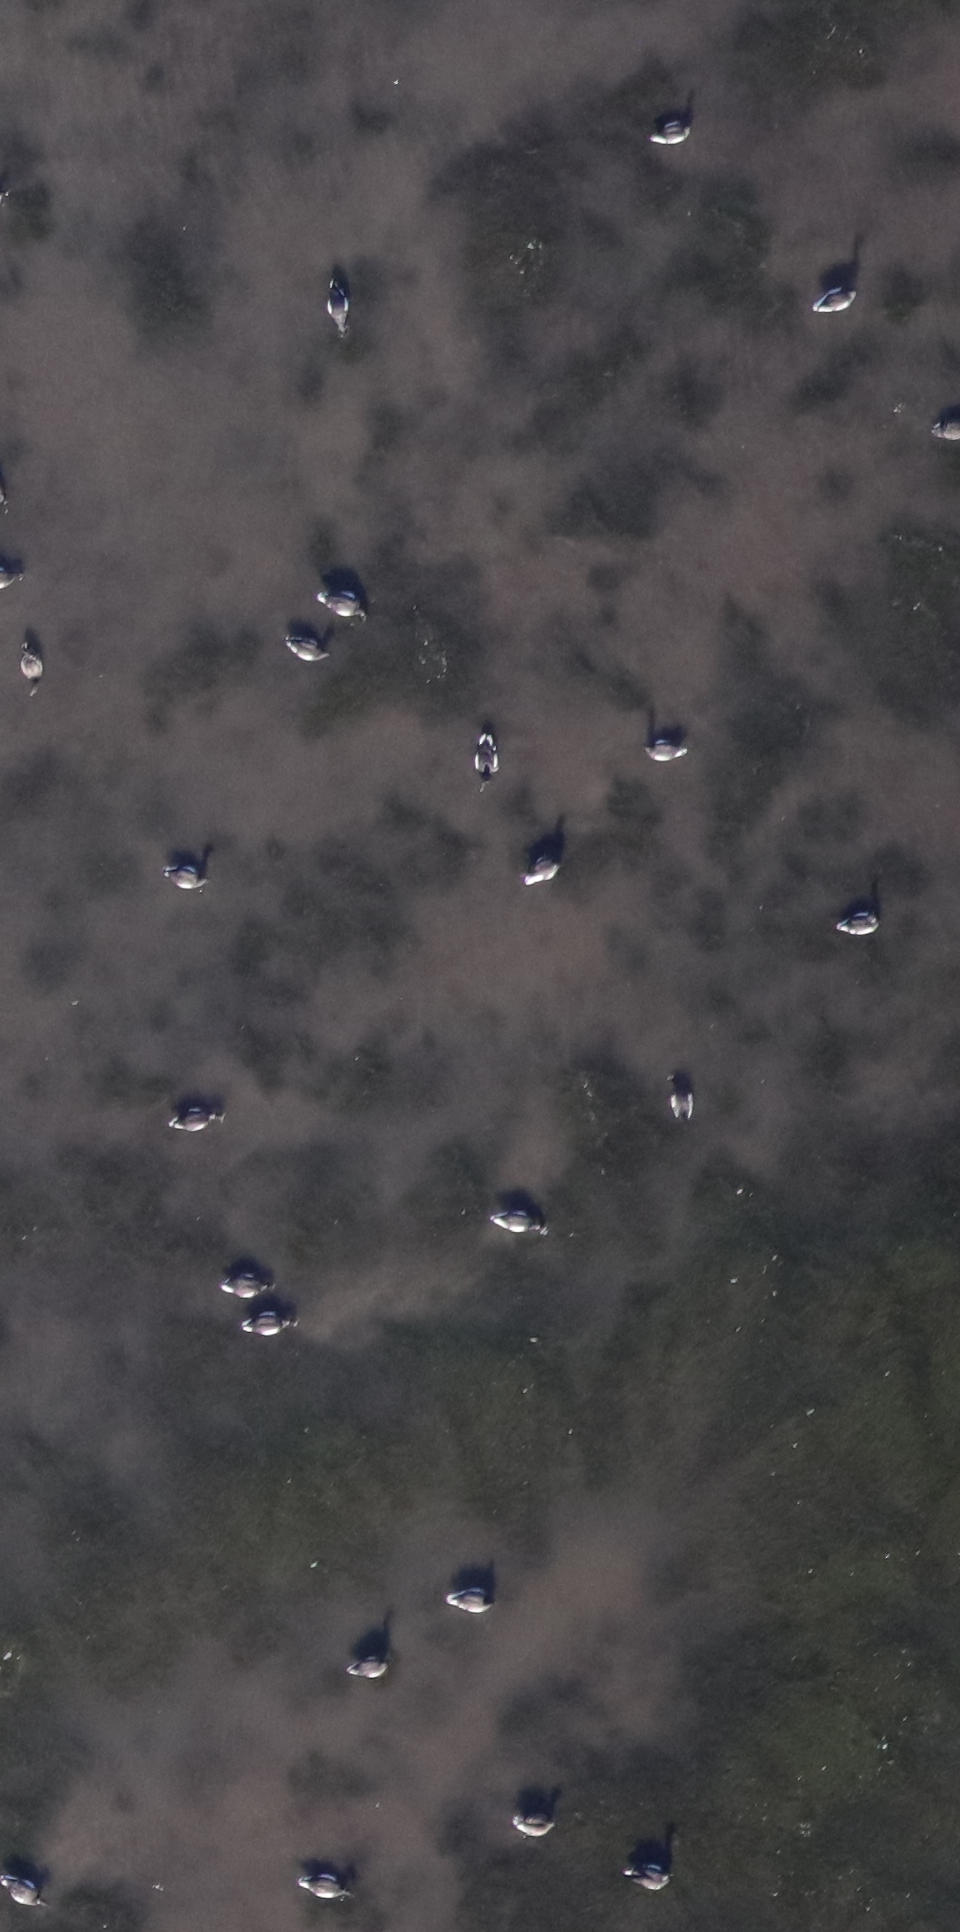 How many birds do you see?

23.